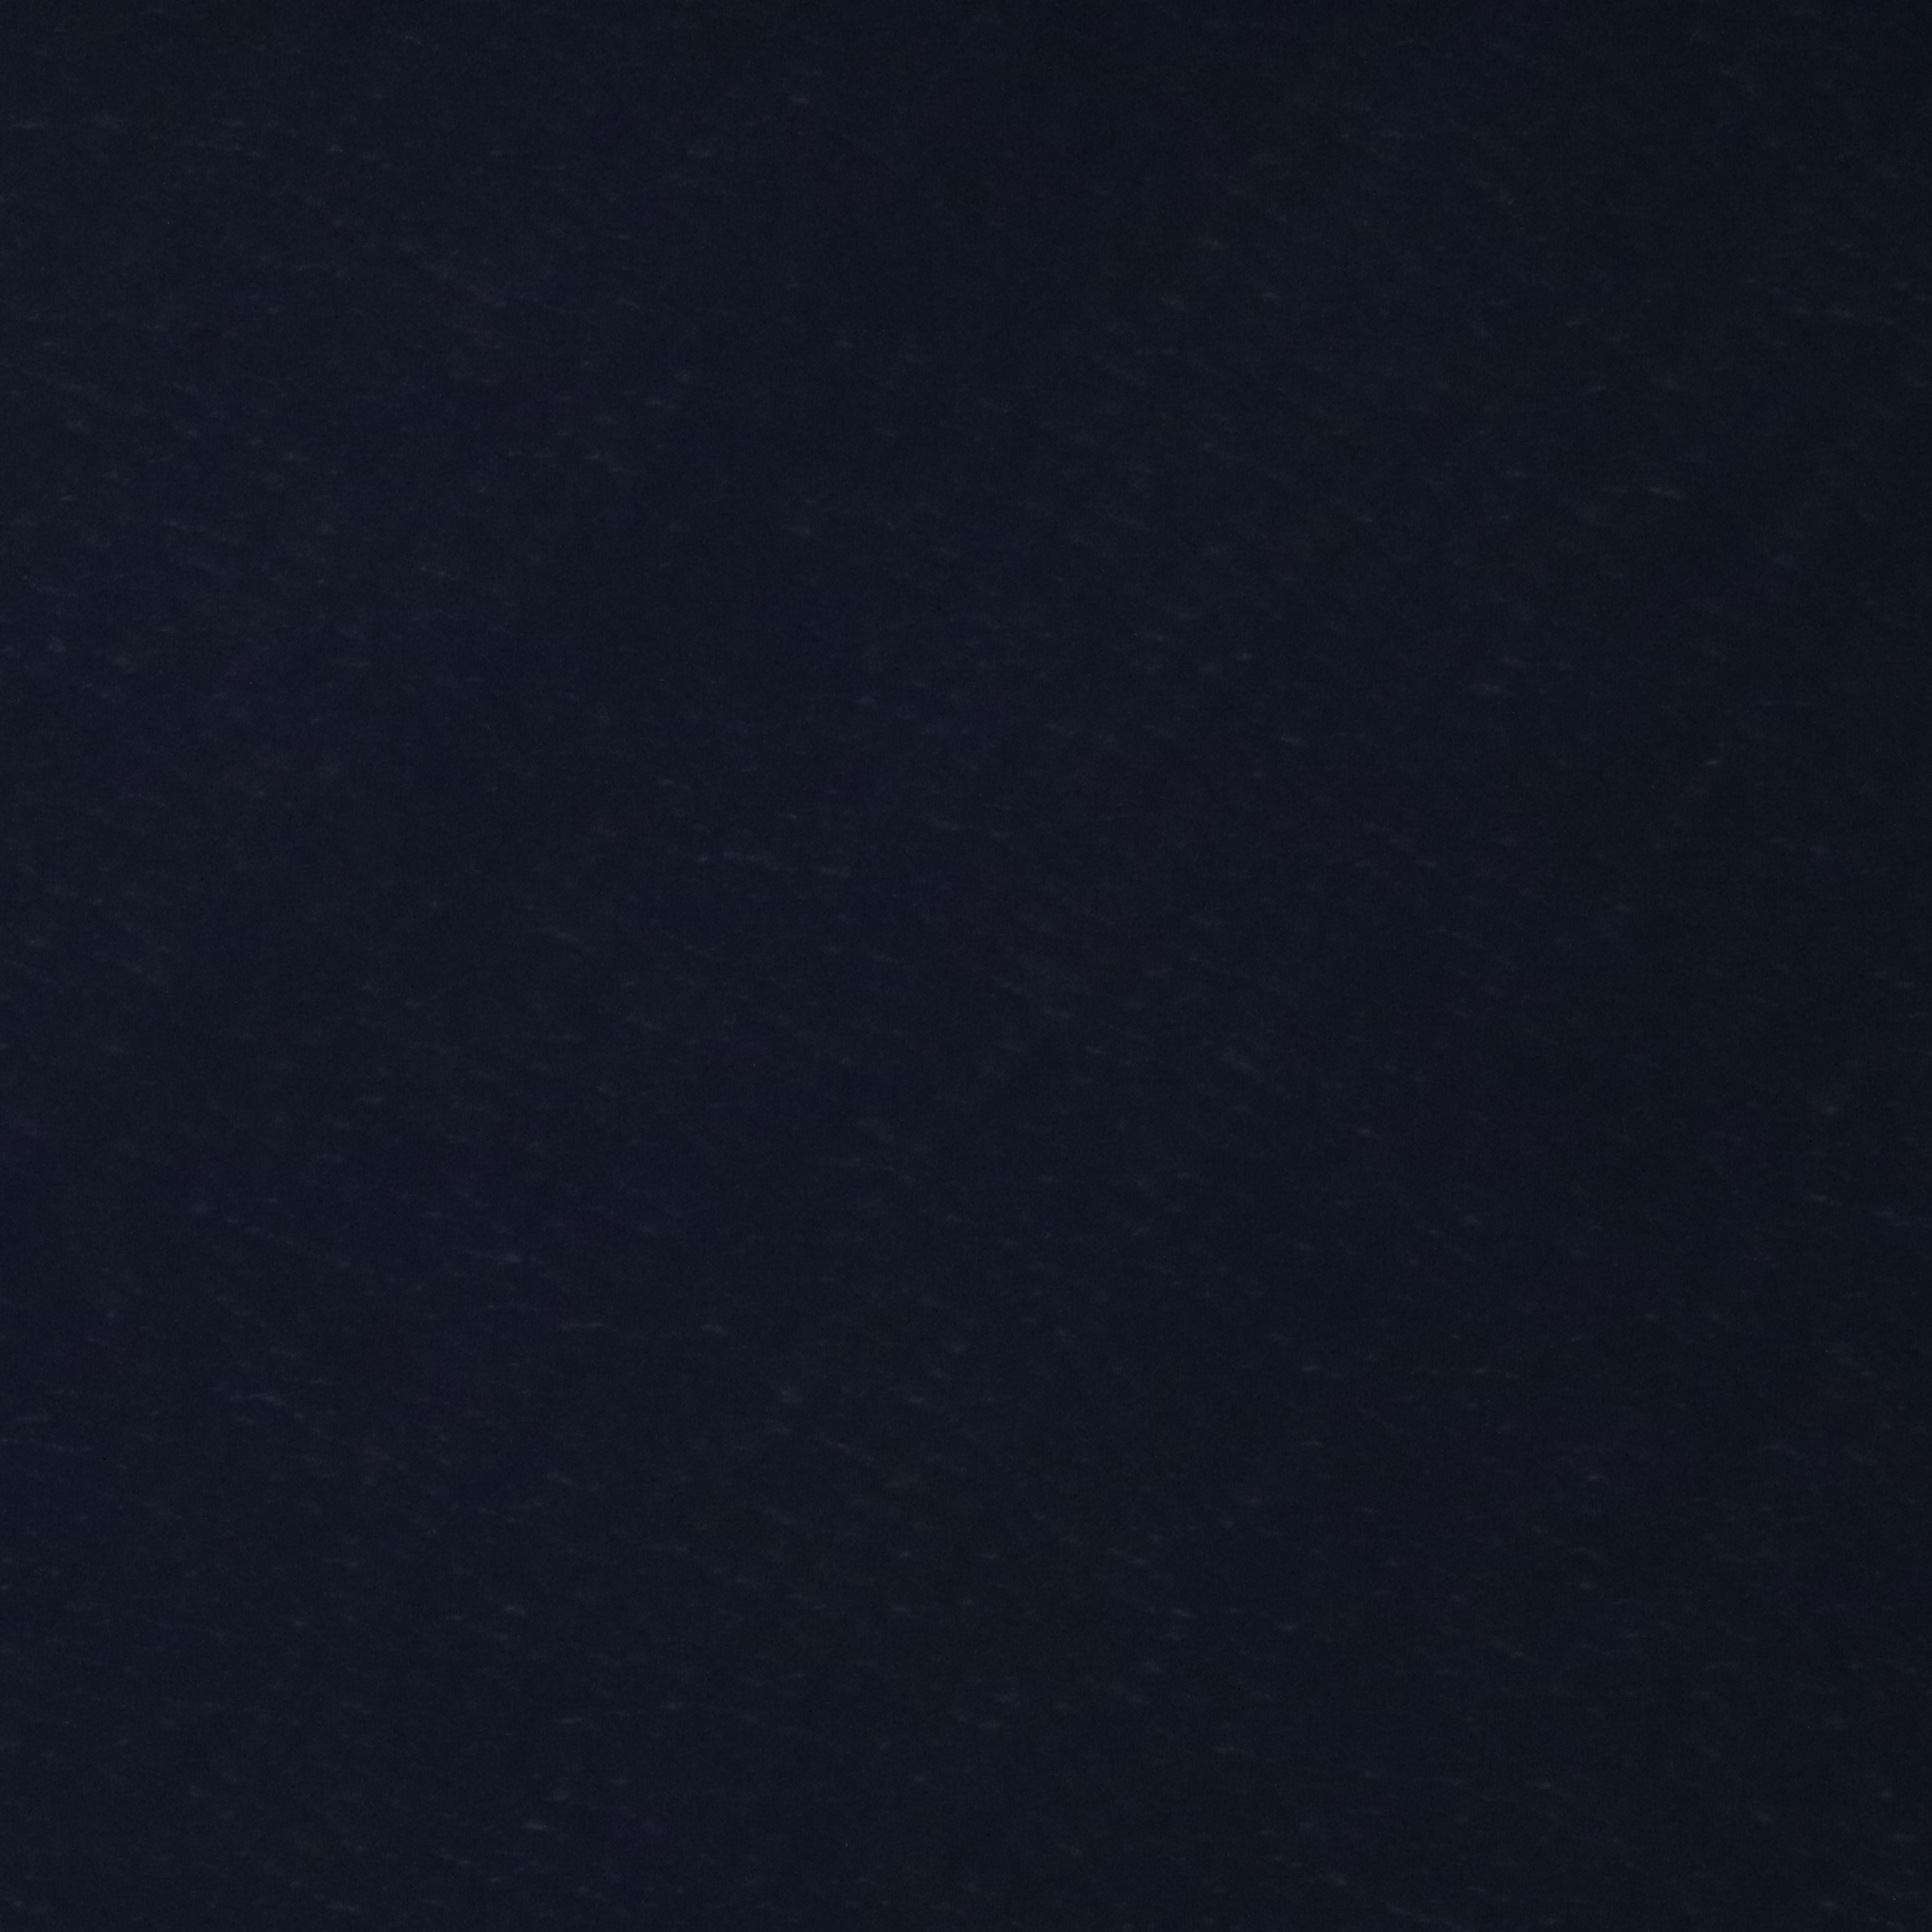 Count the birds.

0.